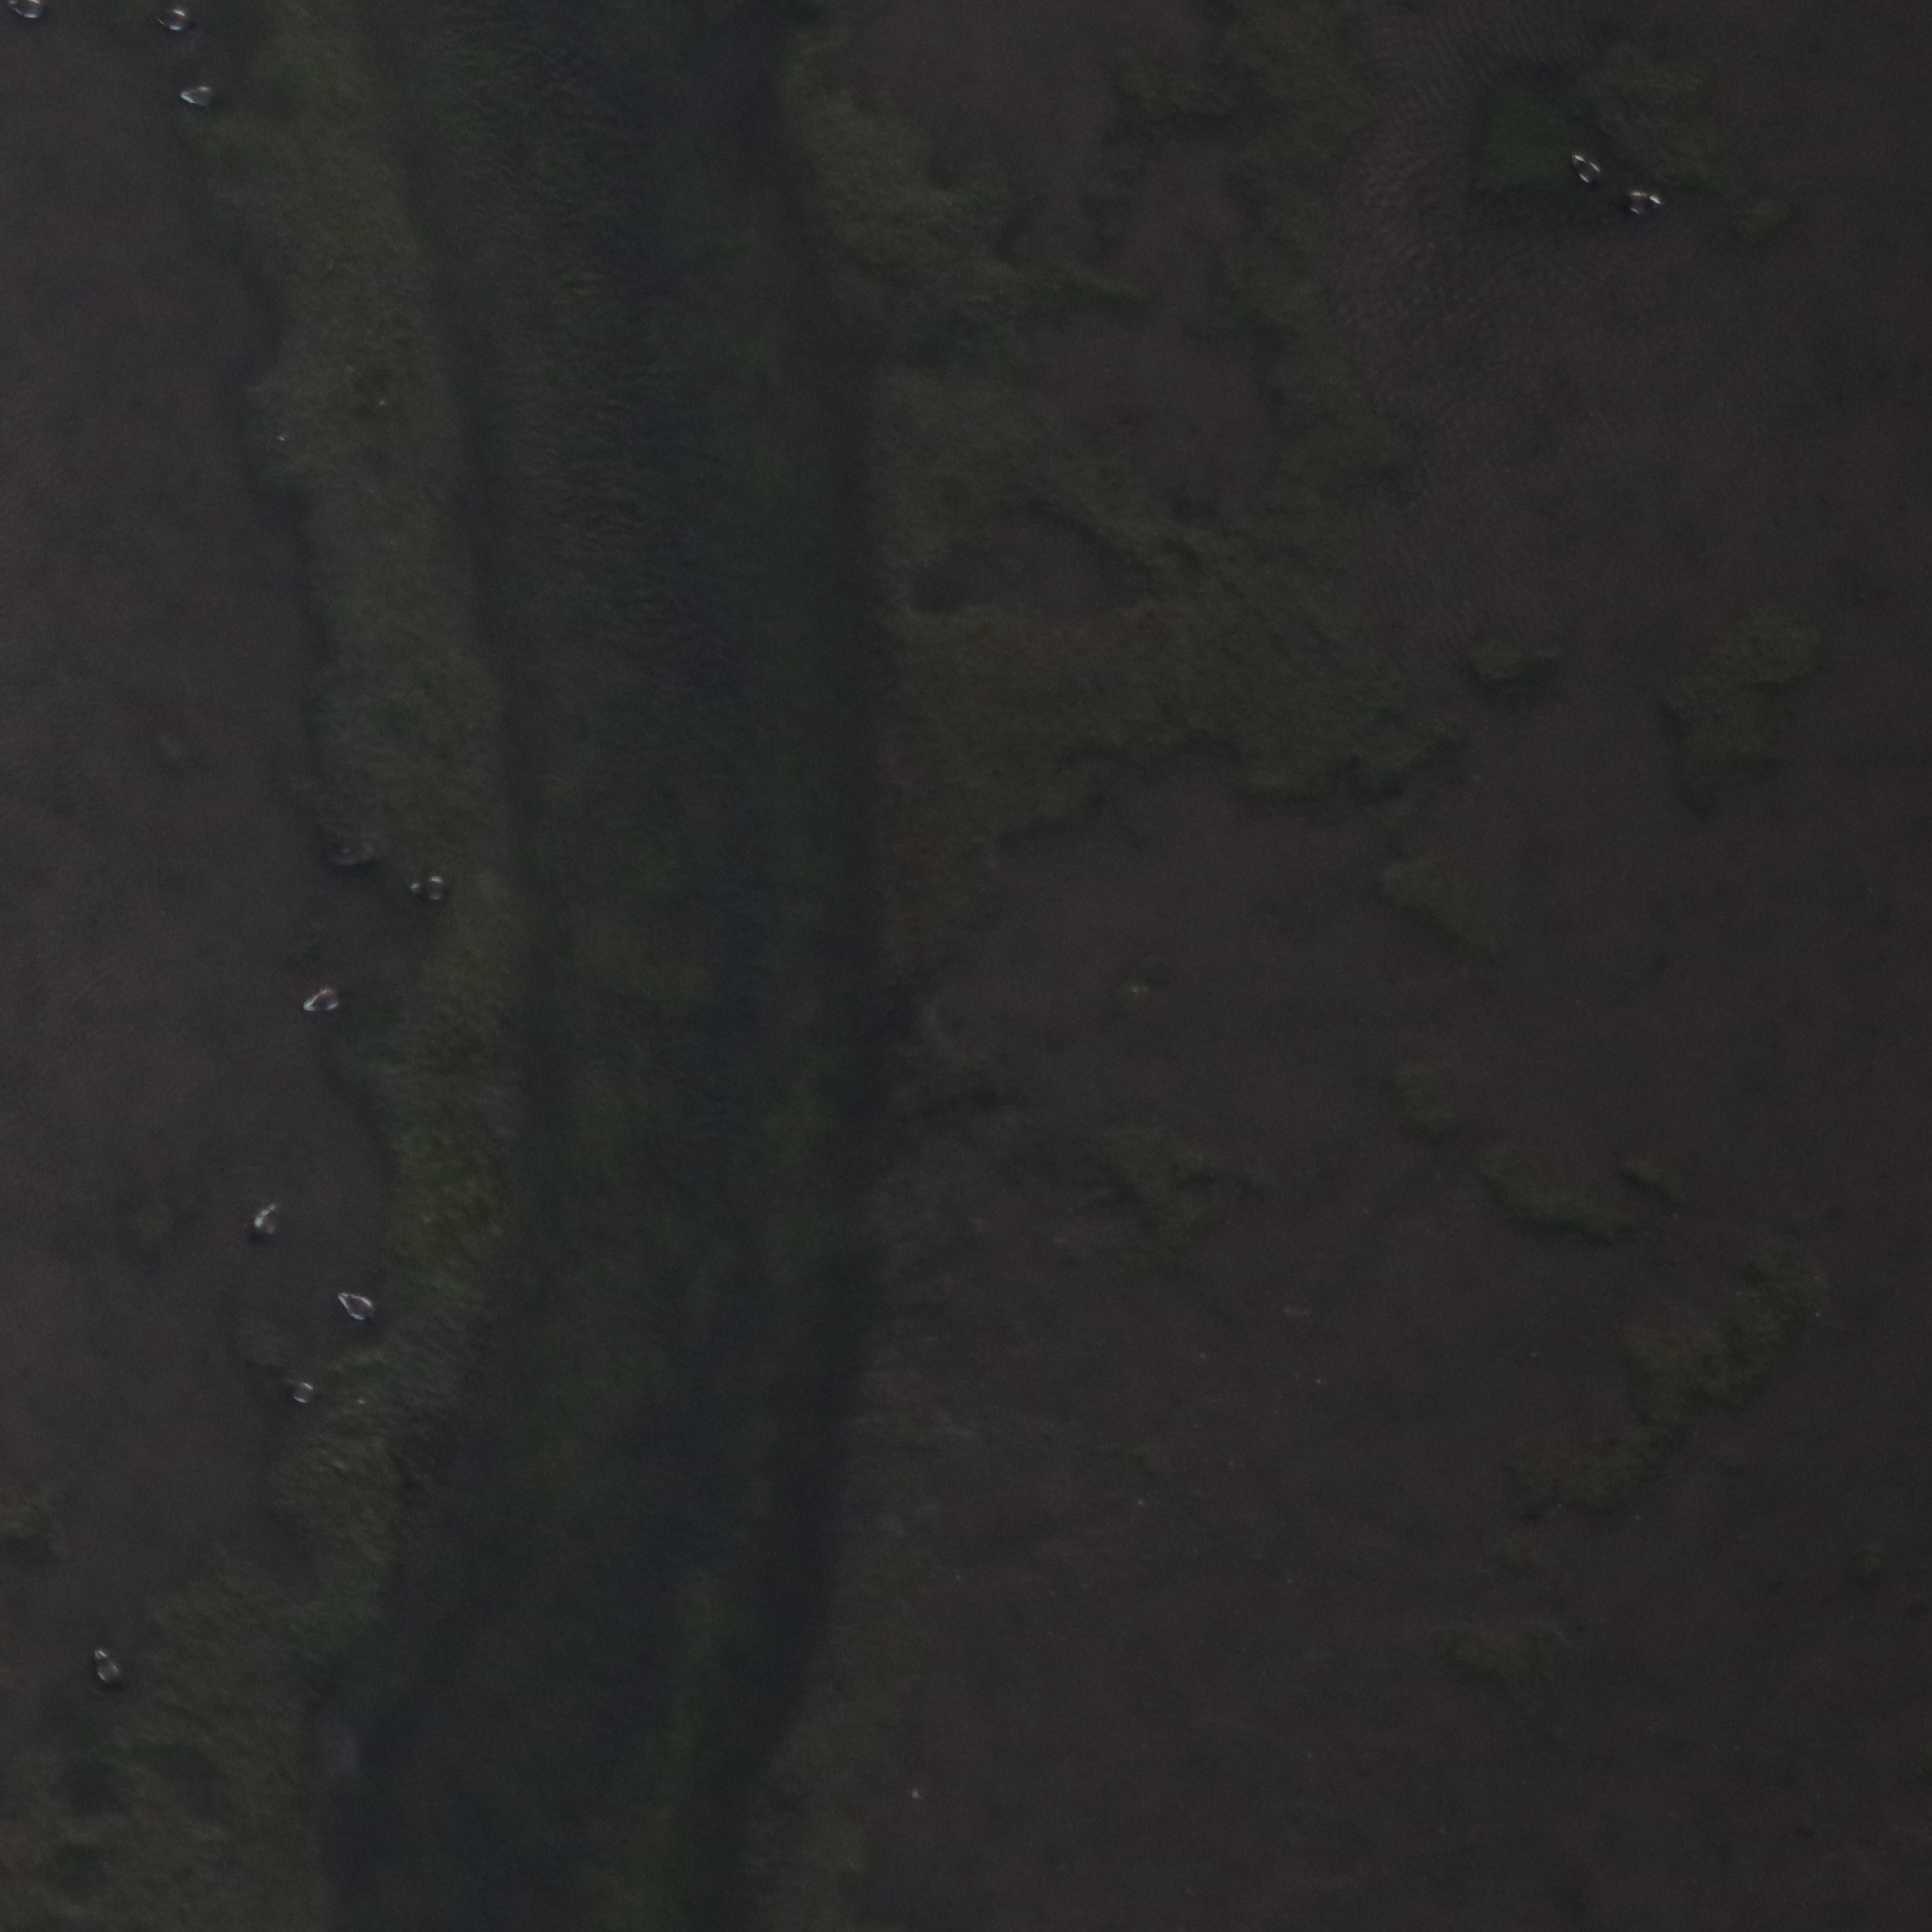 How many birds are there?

11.